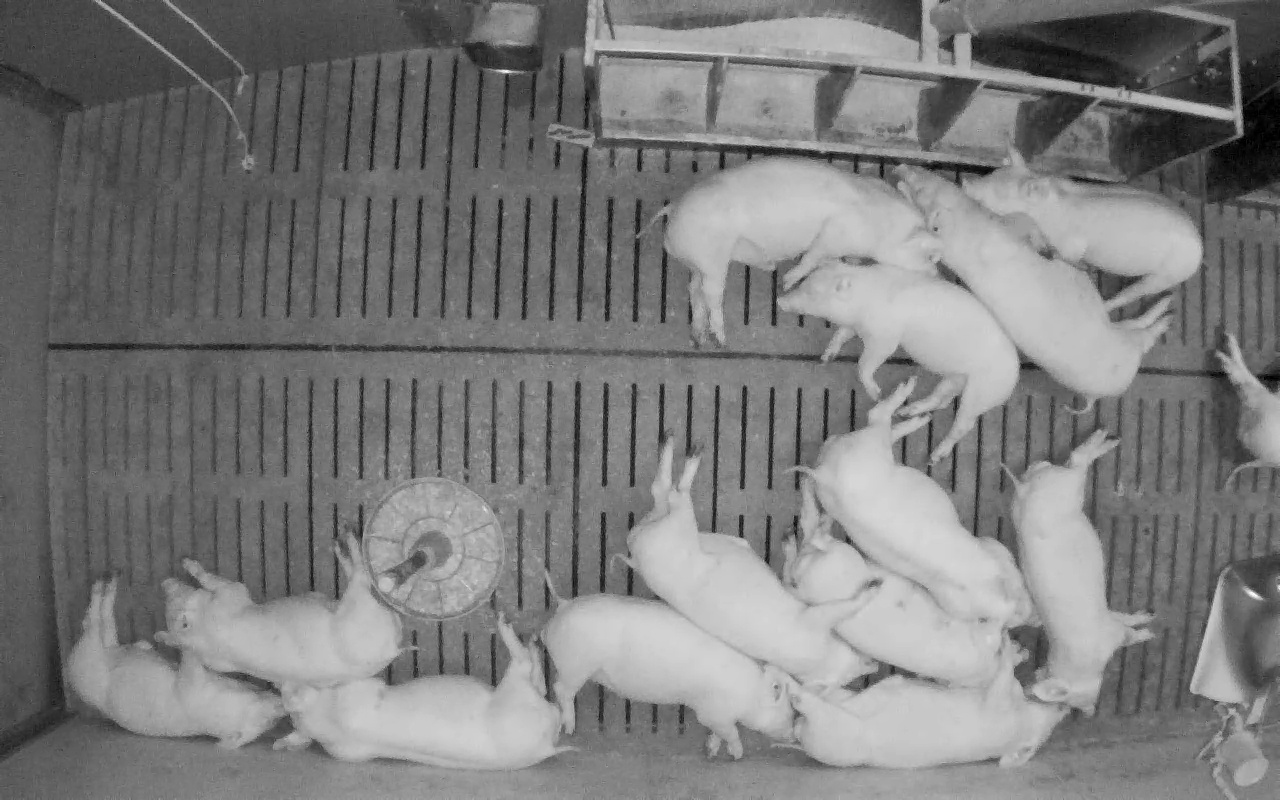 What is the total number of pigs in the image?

14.